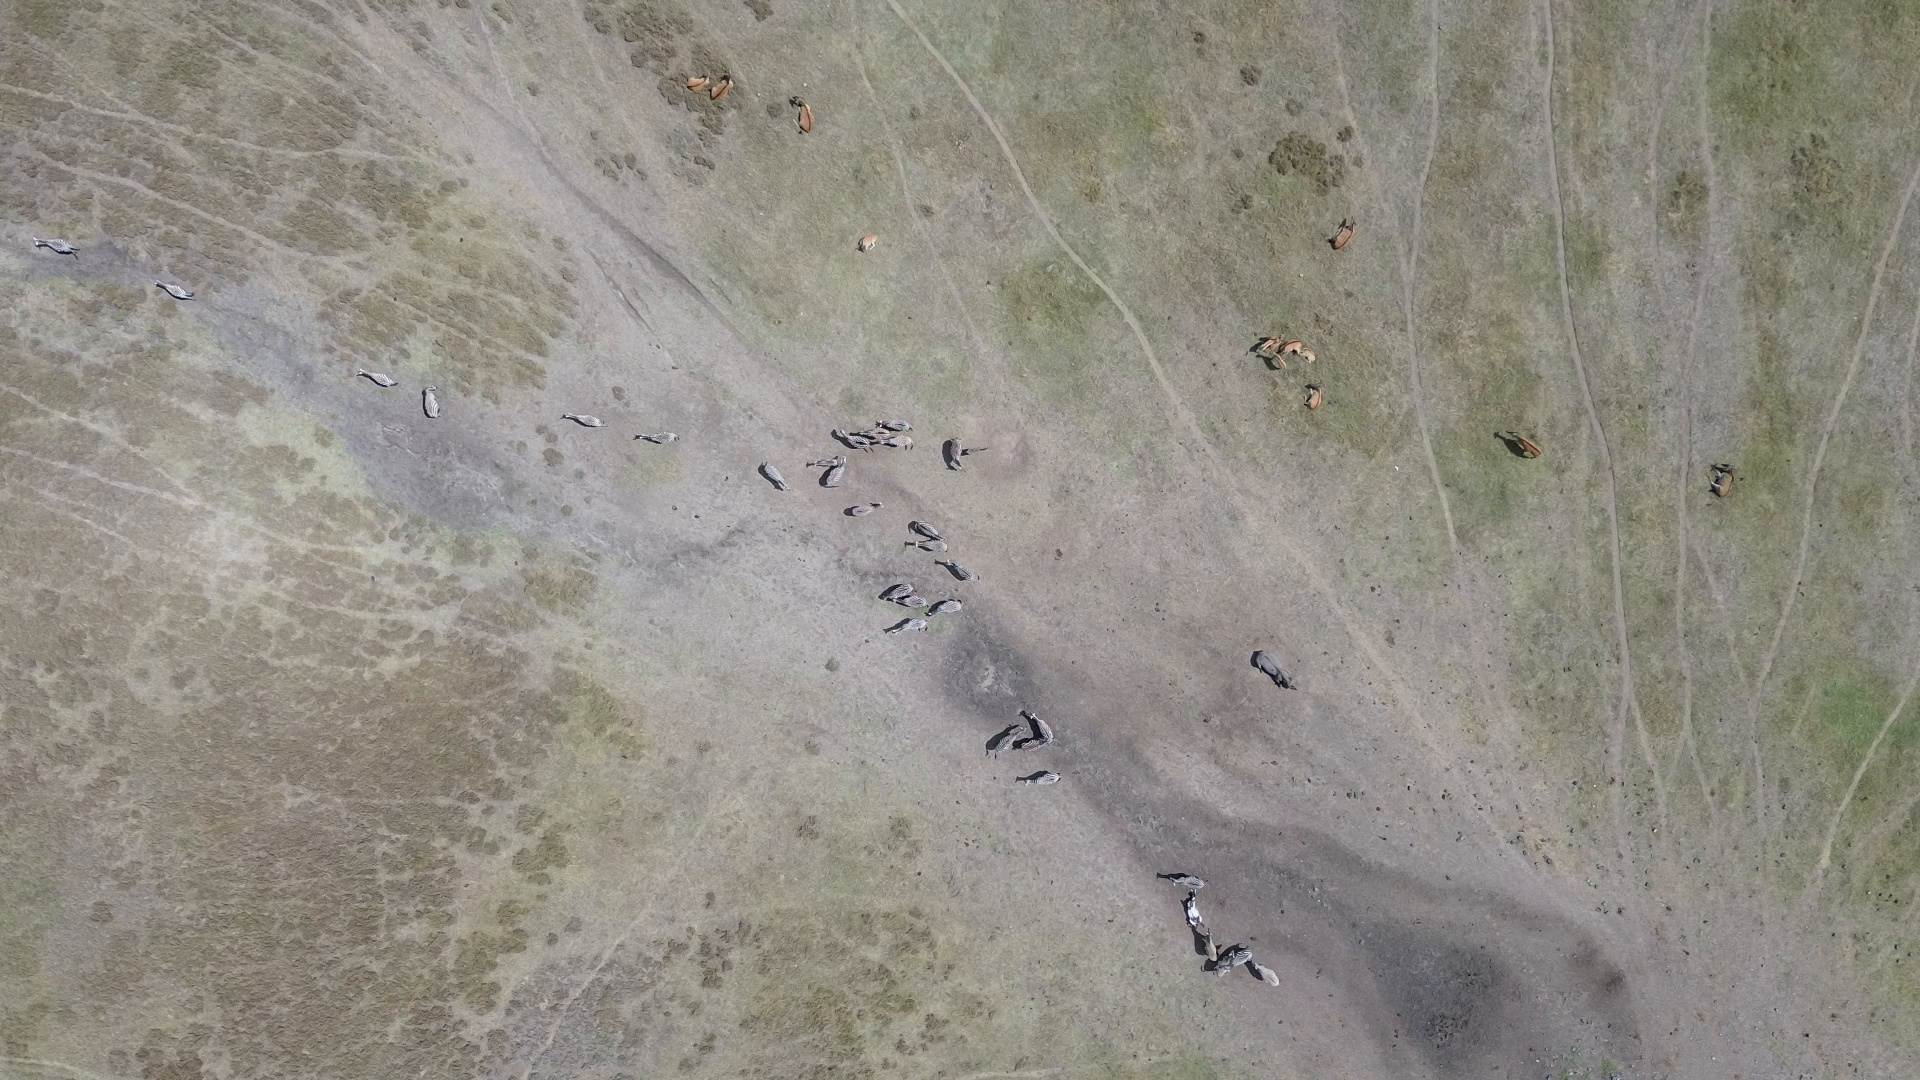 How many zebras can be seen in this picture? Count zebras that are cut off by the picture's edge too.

32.